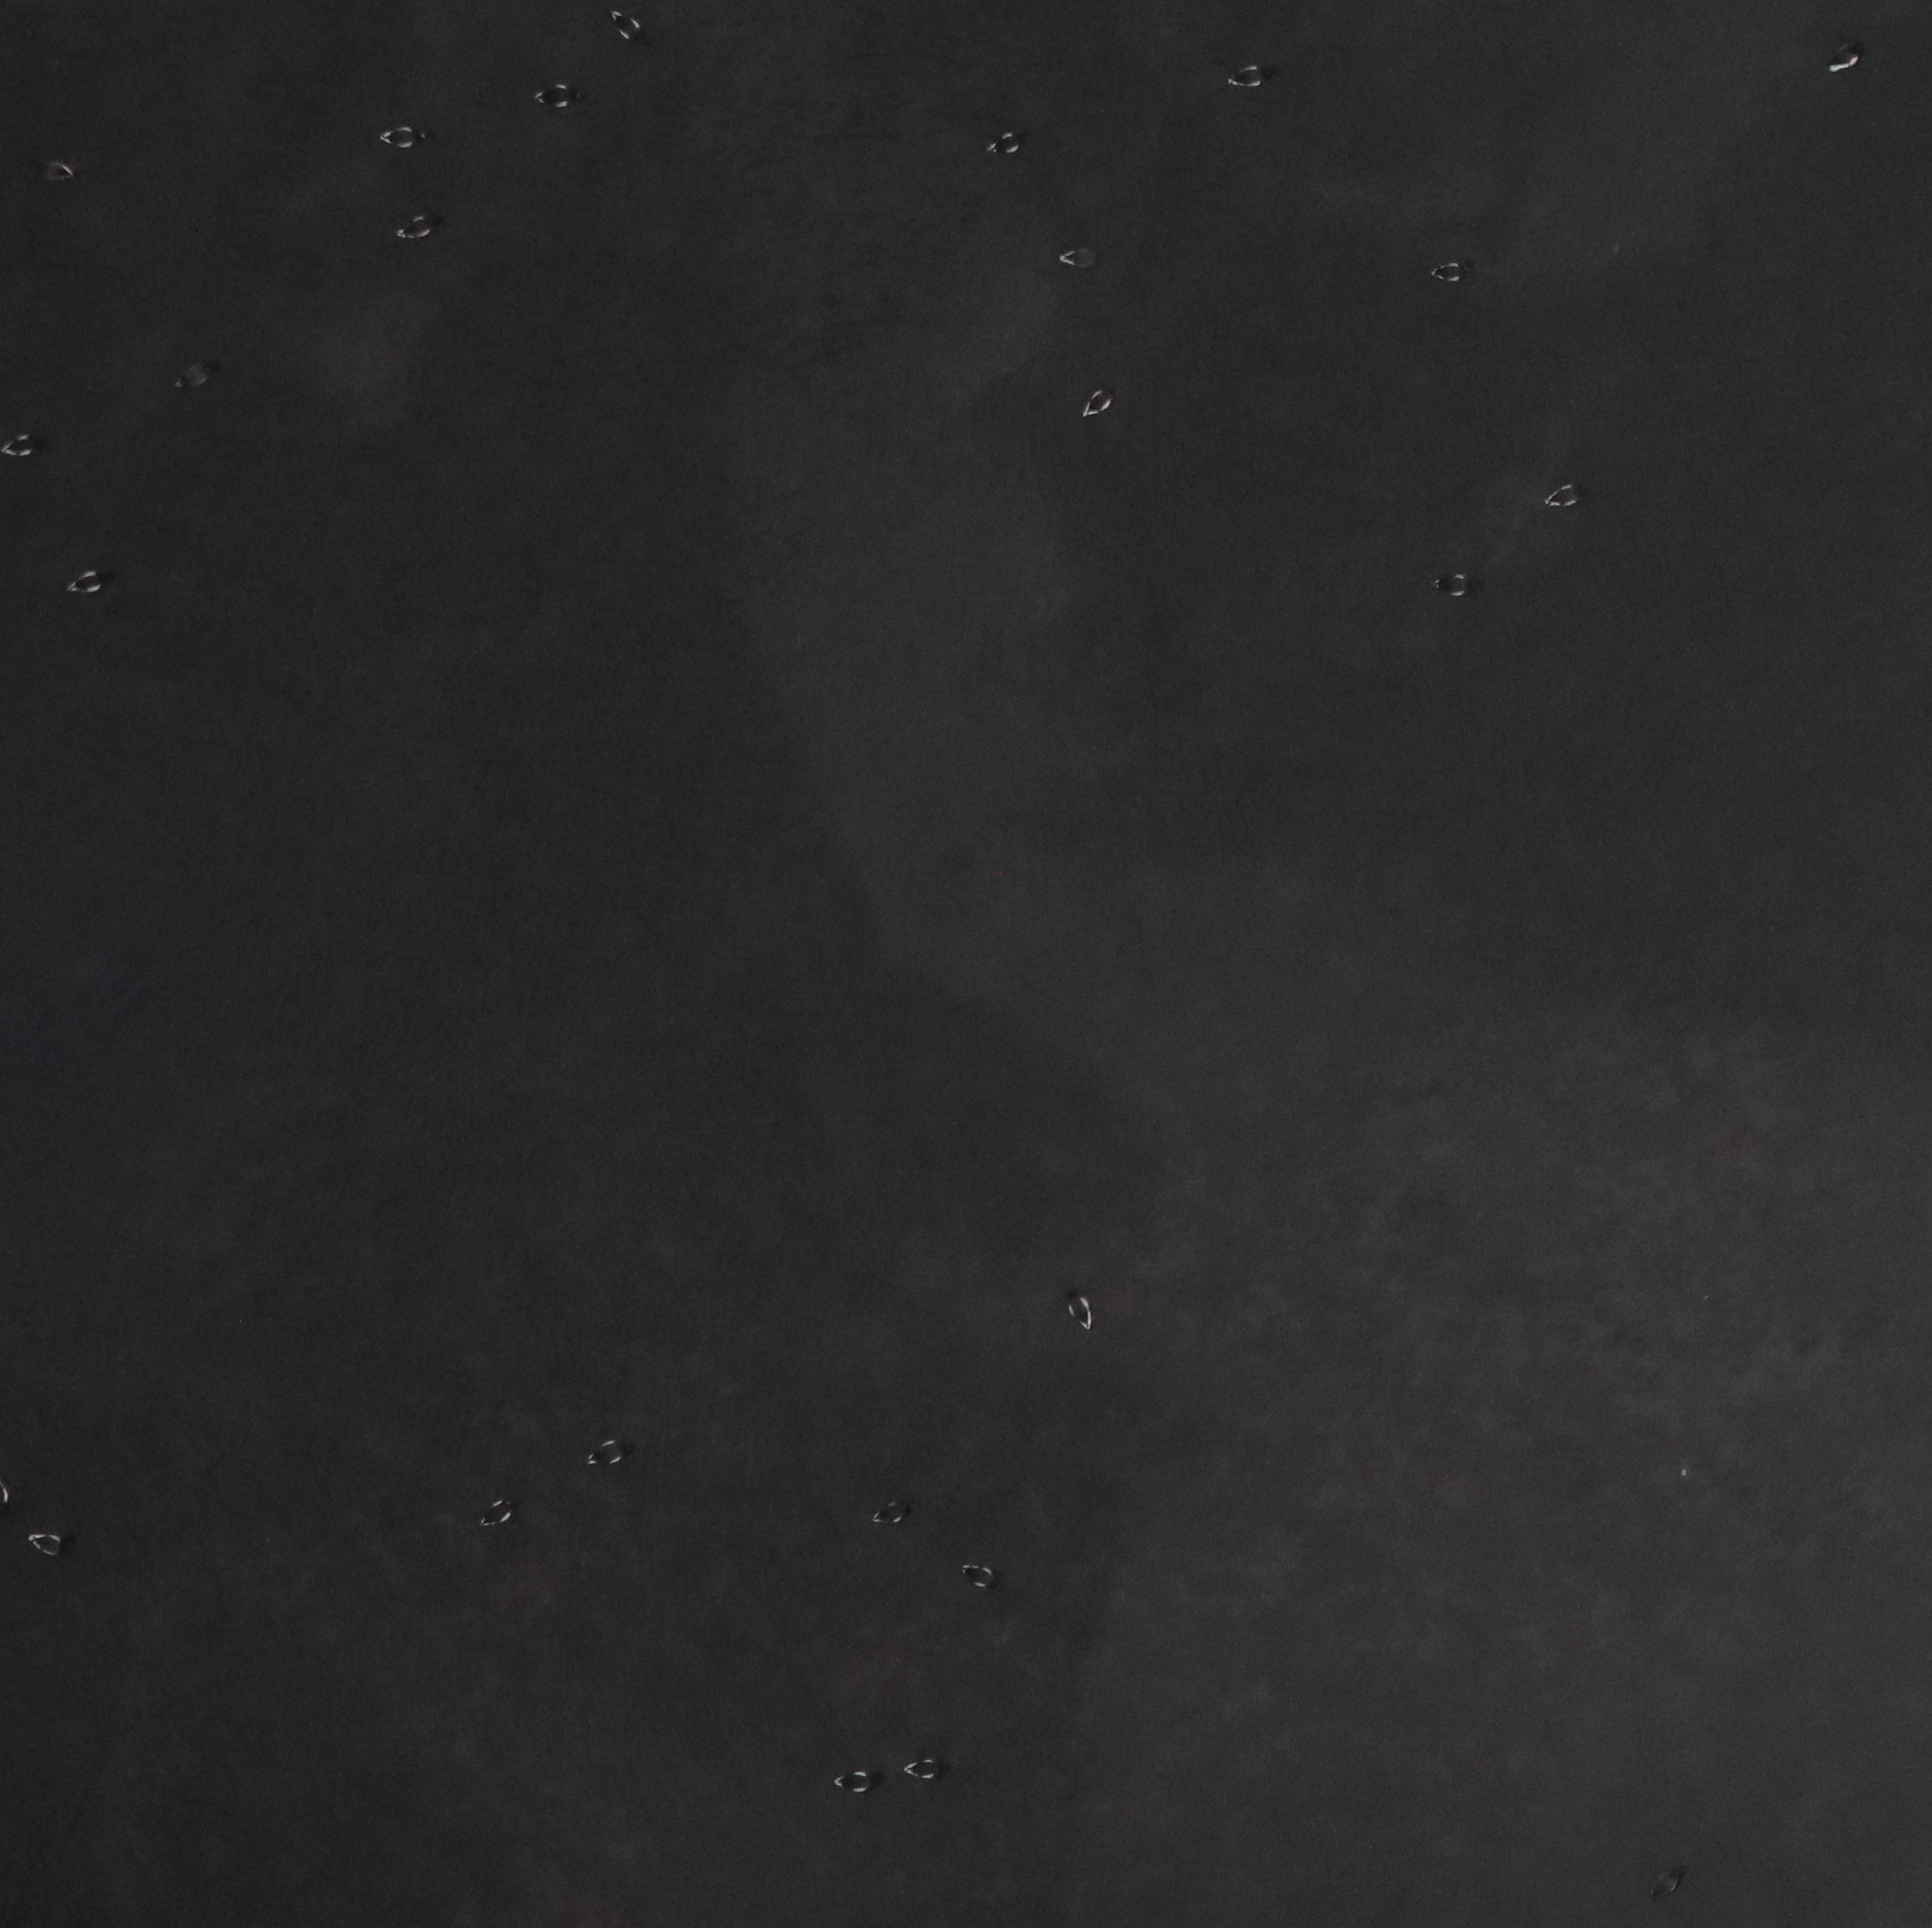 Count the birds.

25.